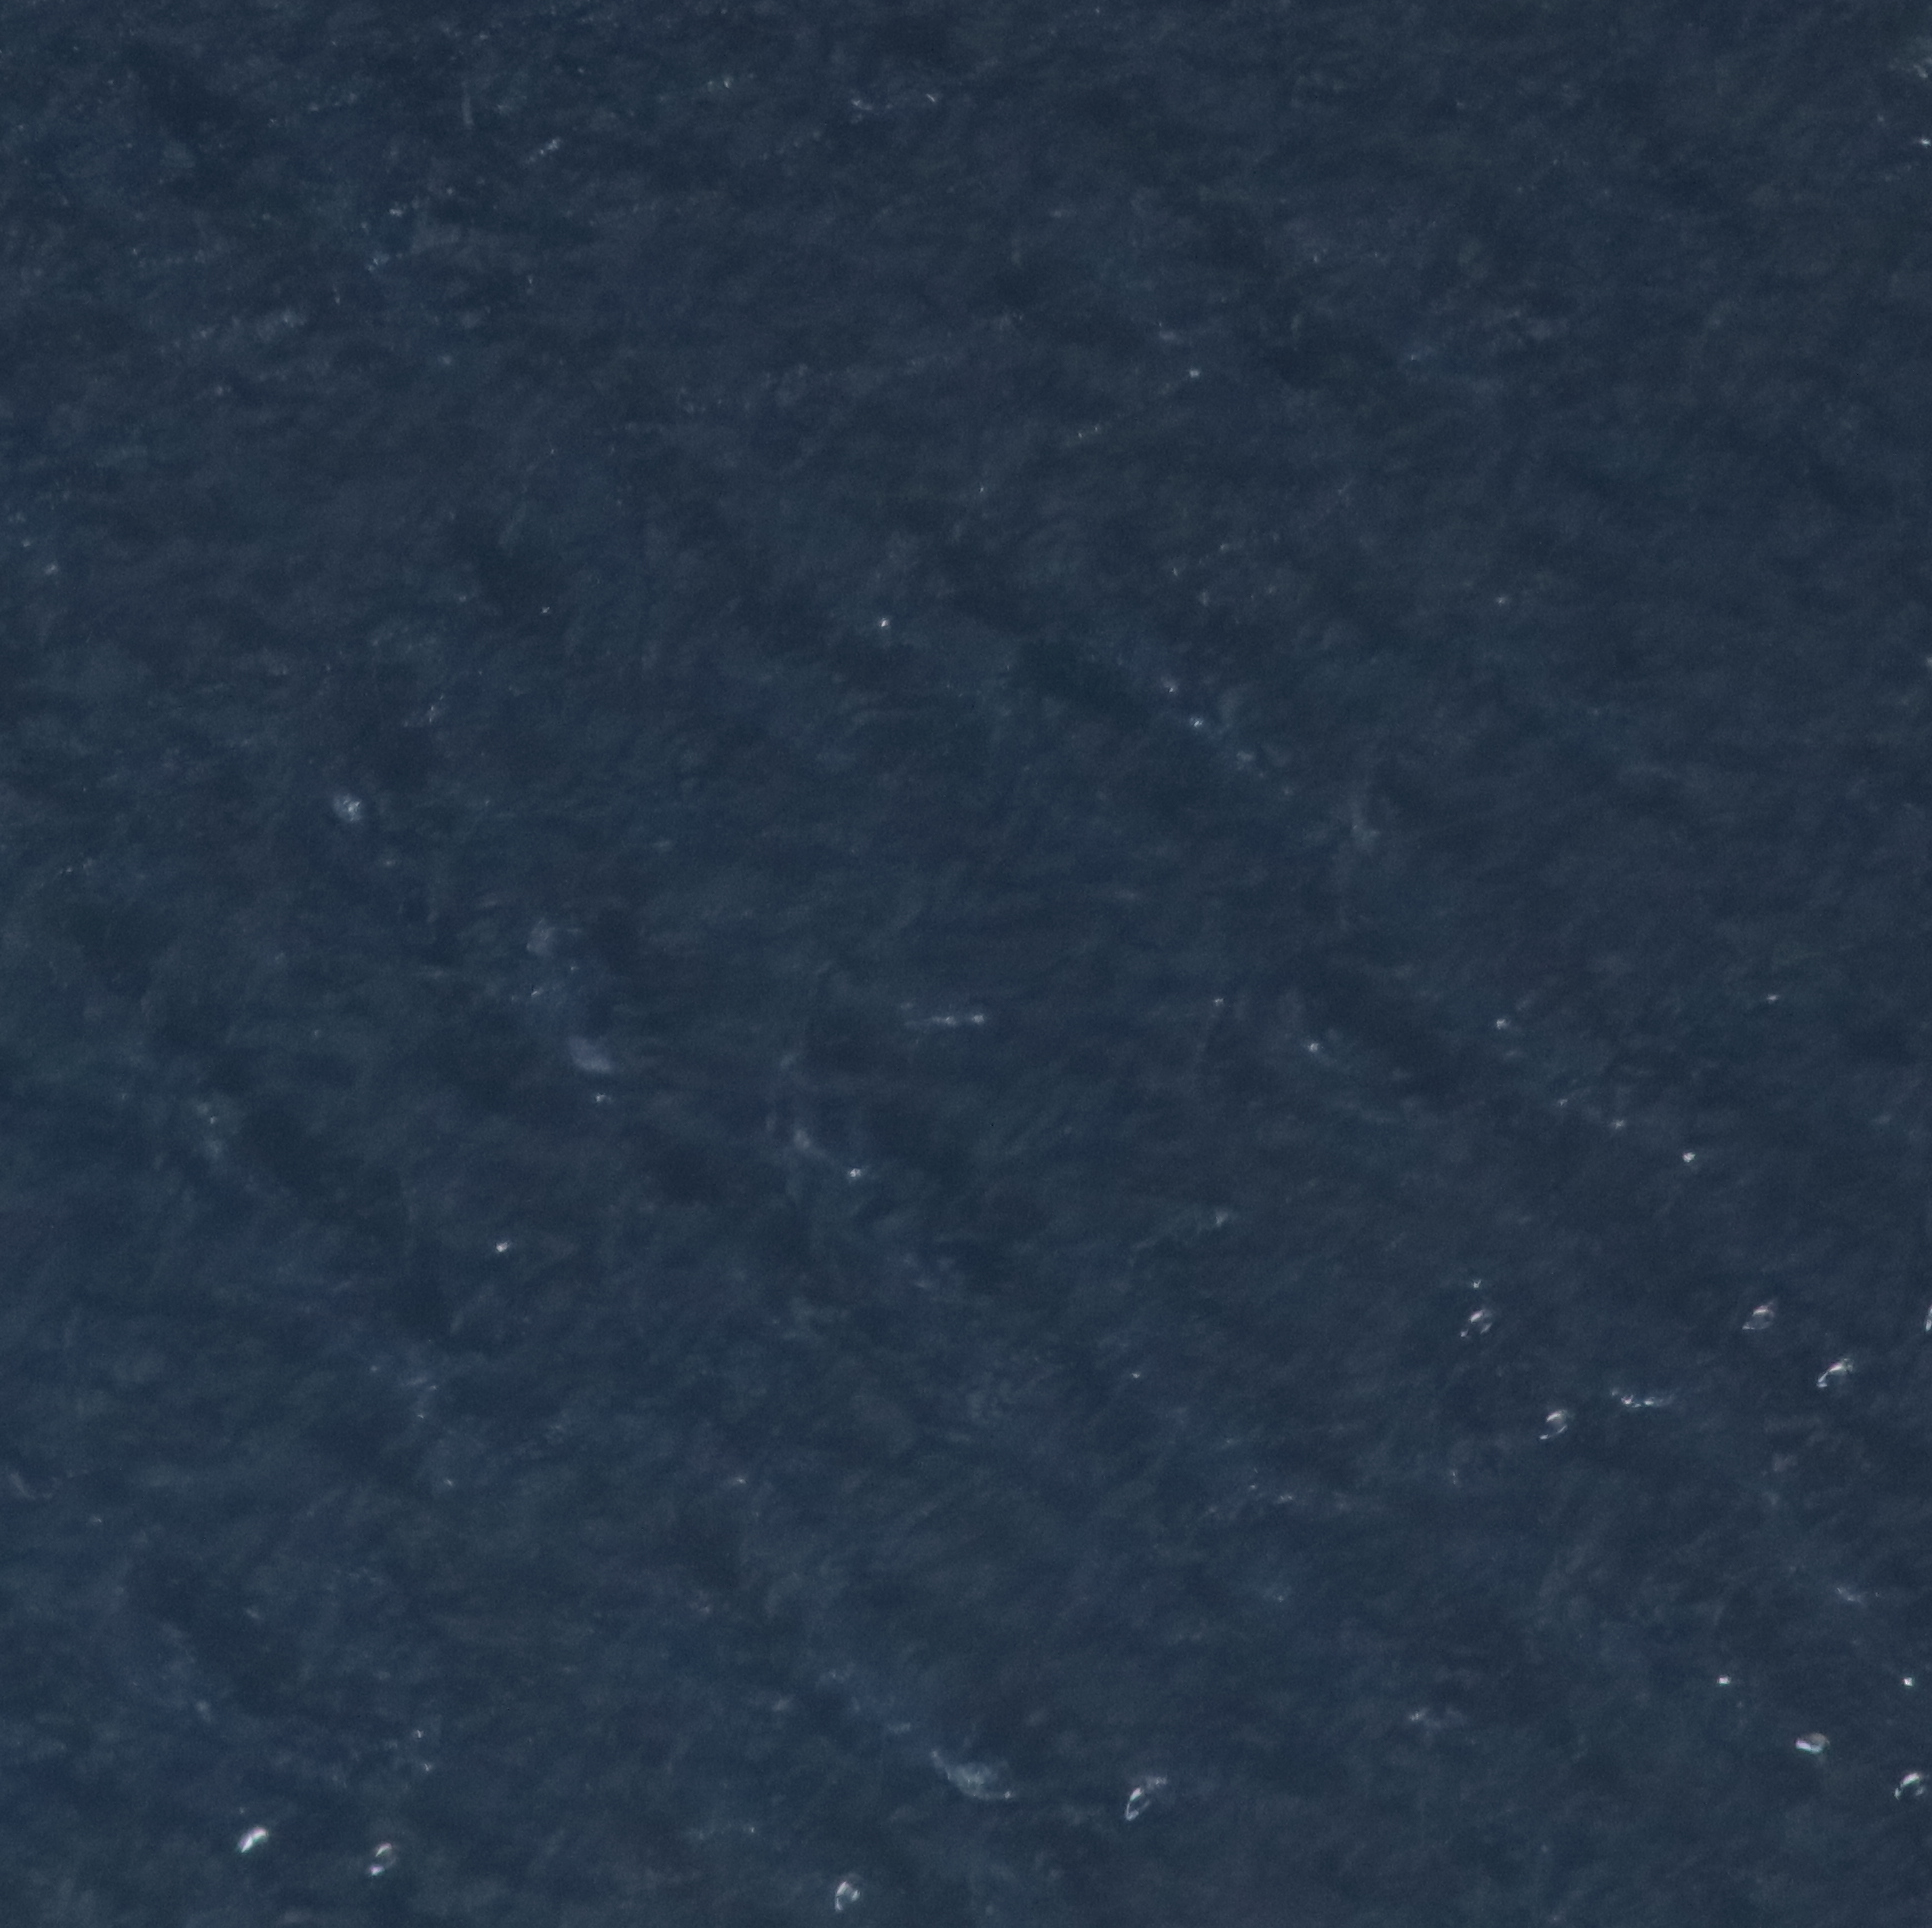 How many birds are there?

10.